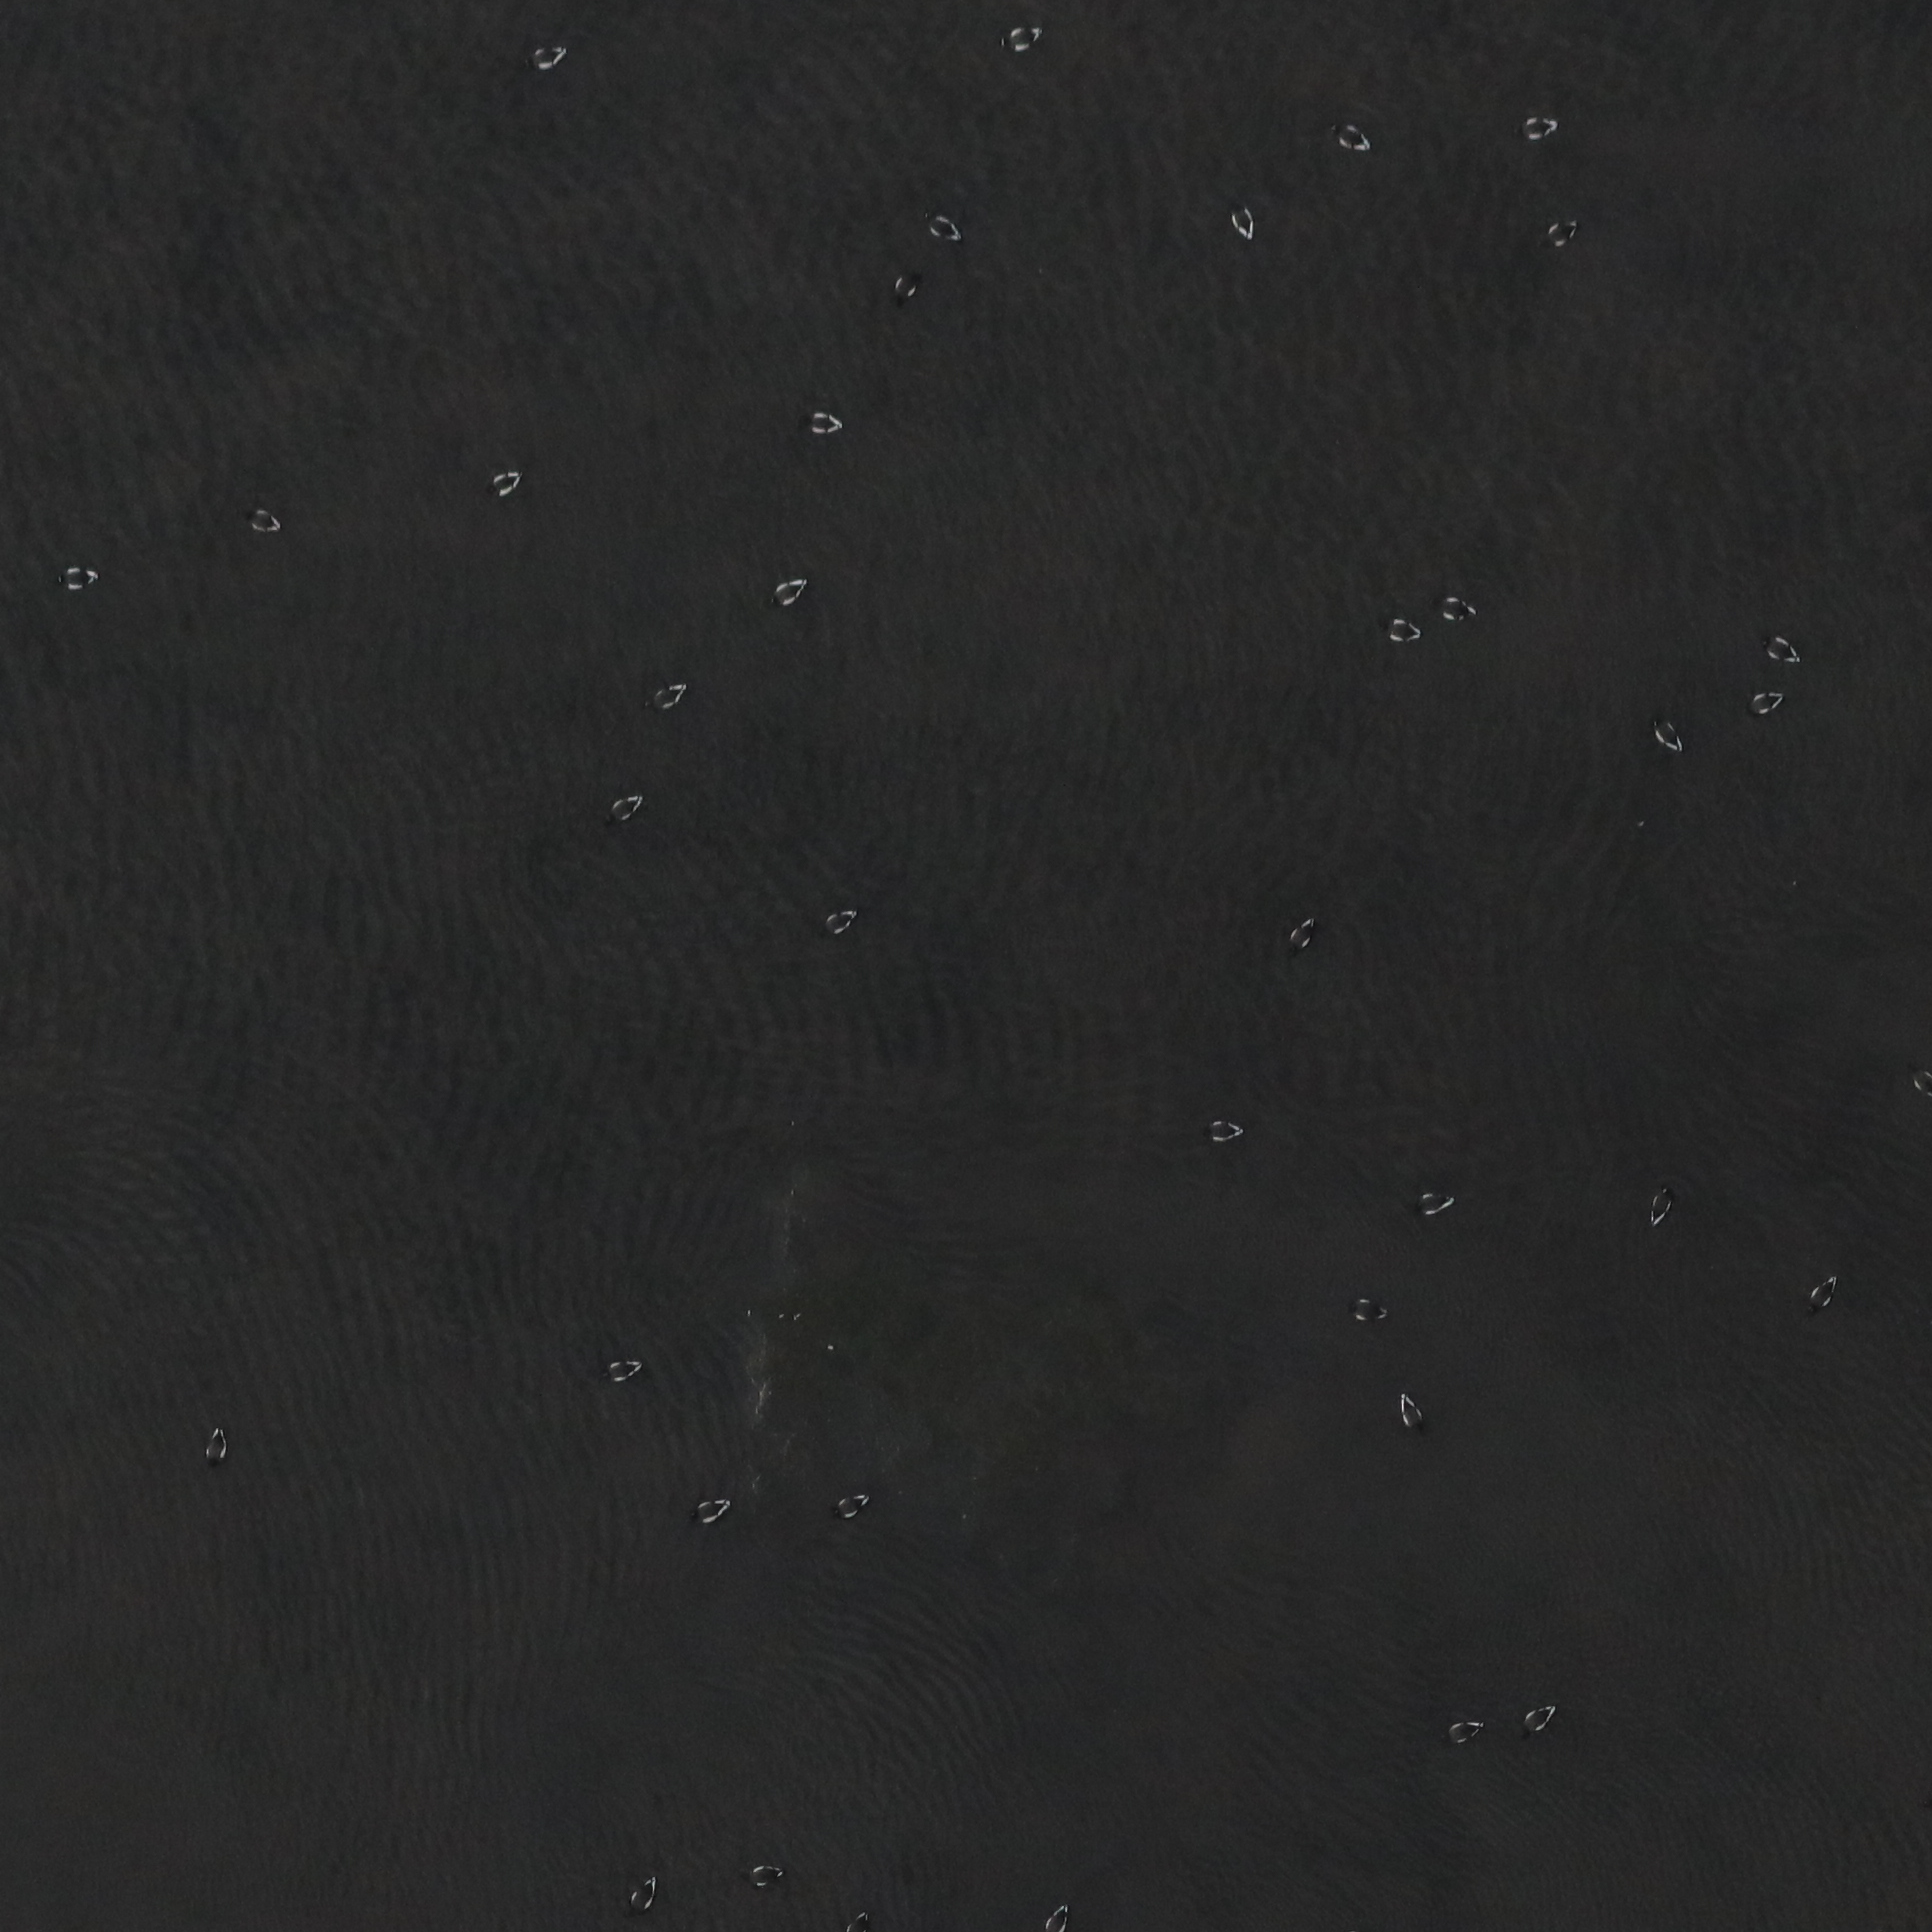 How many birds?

38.